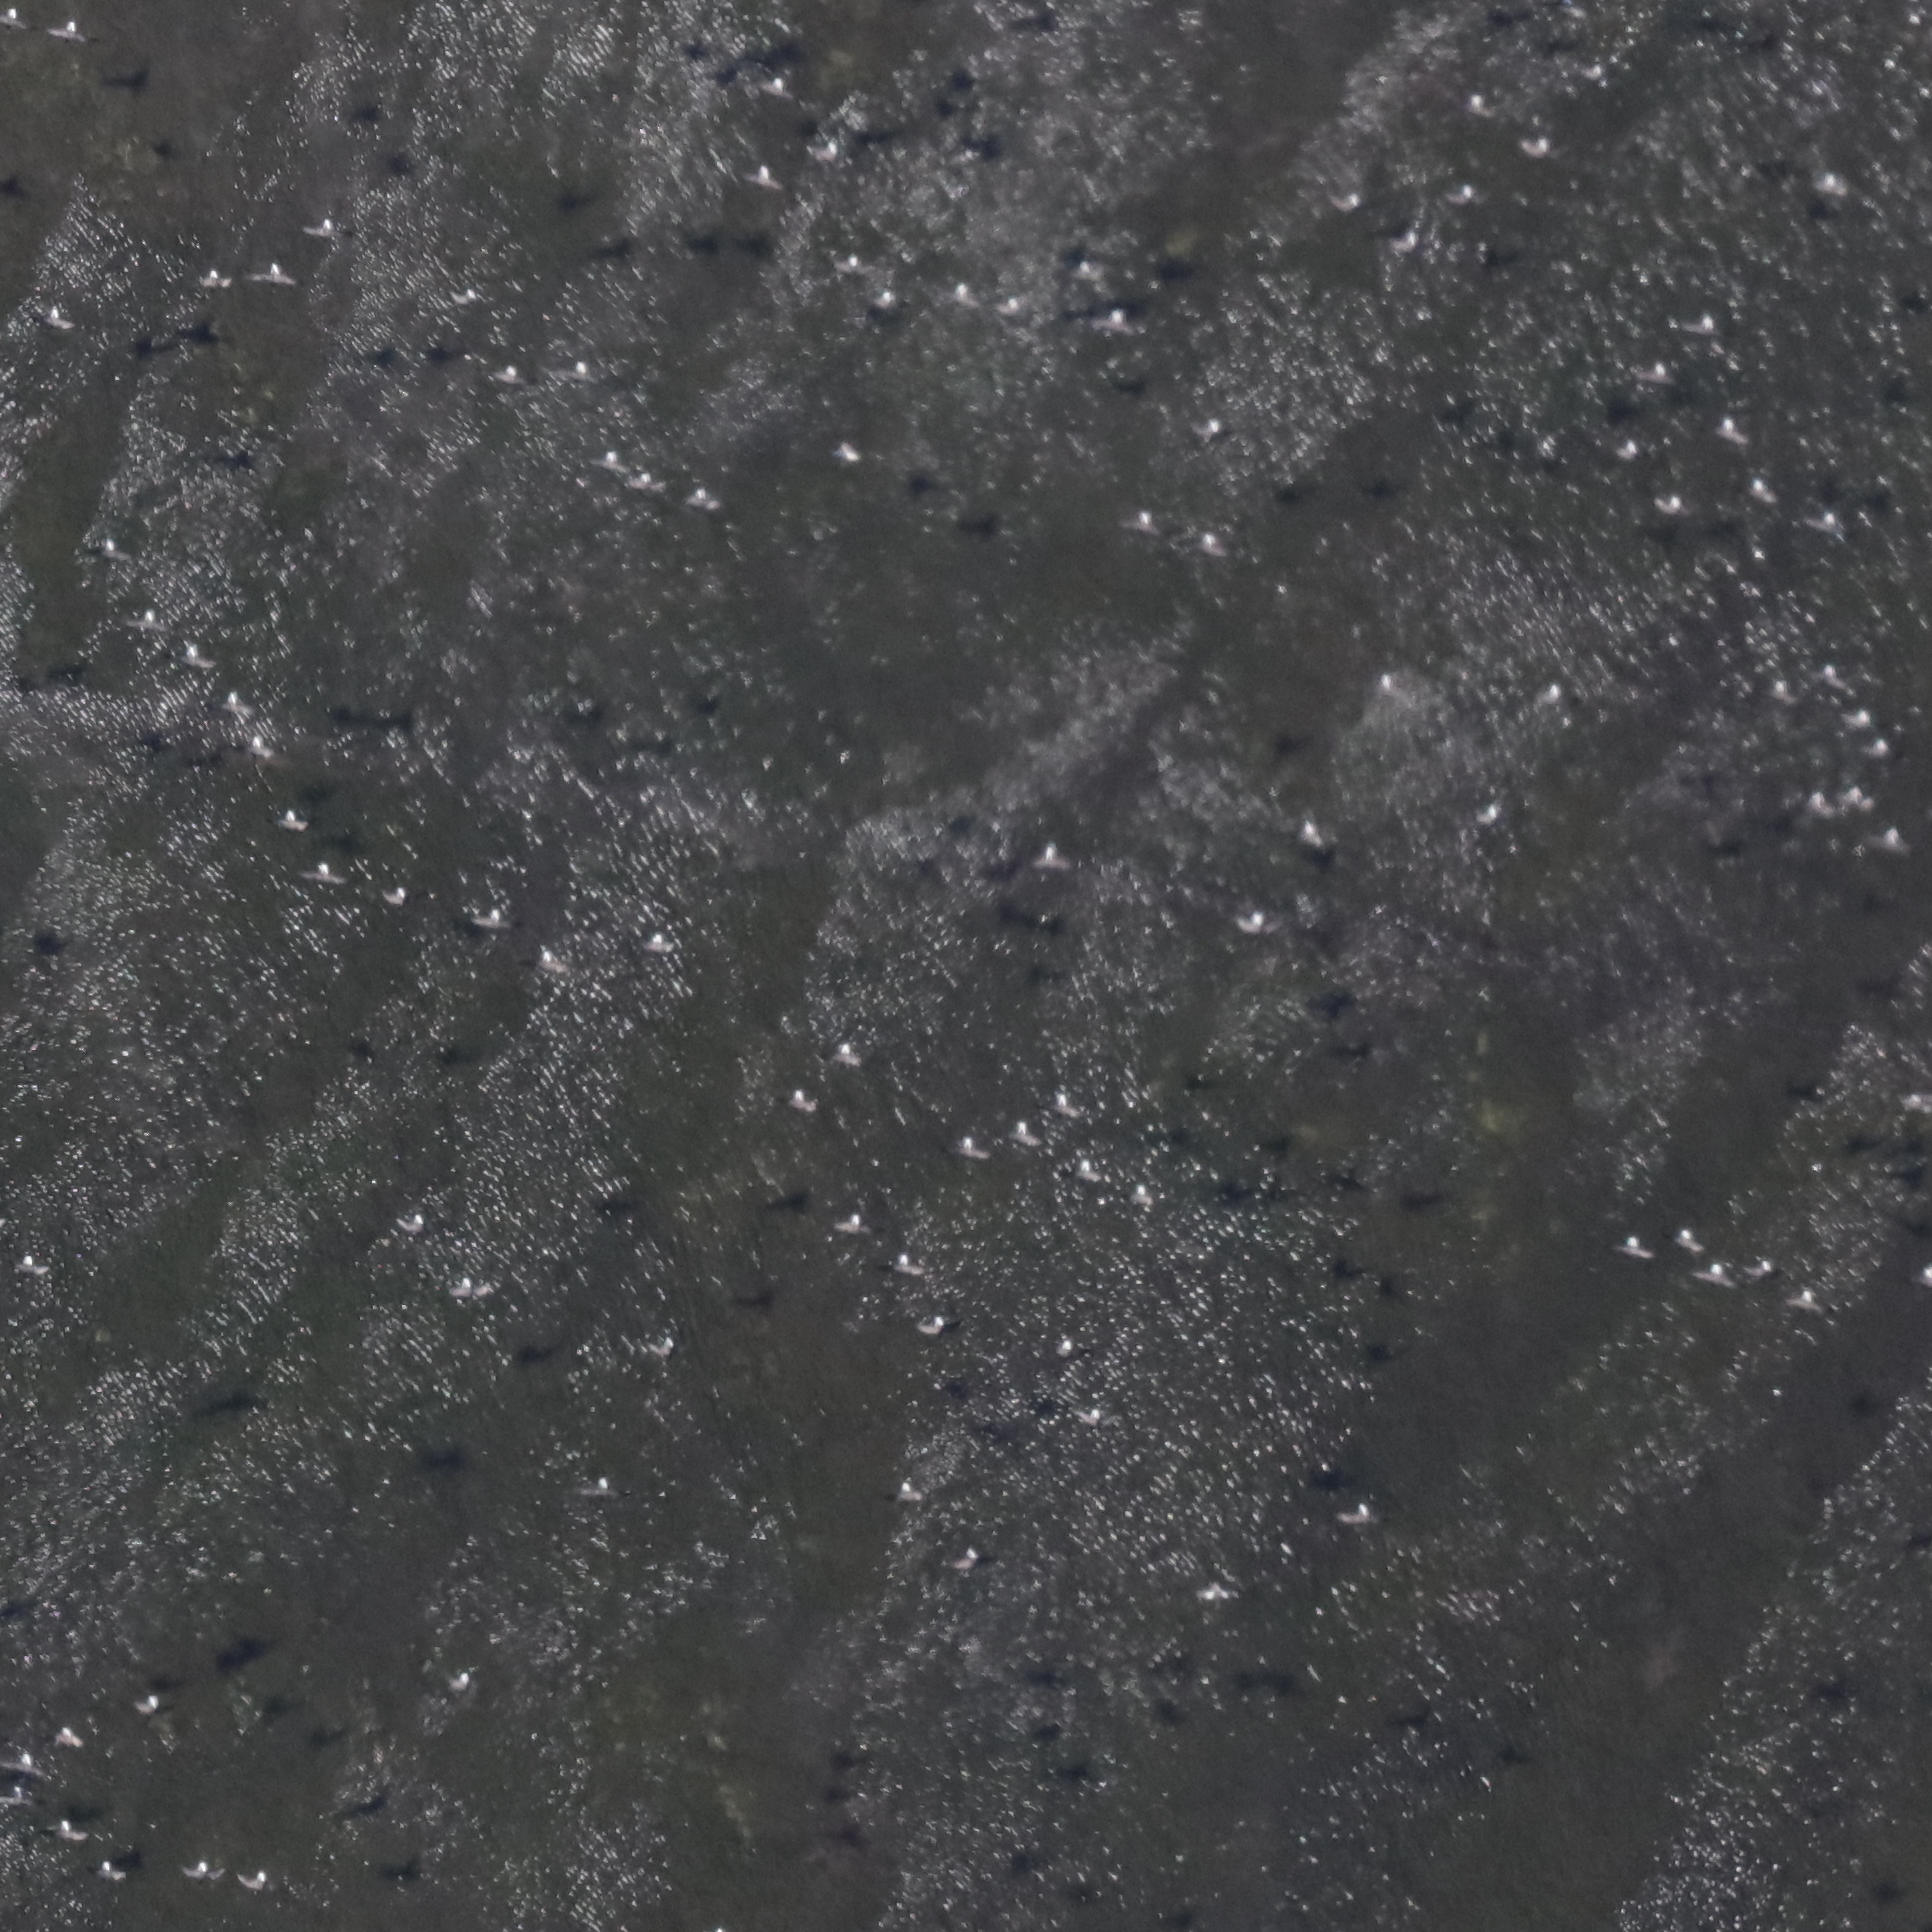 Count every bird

101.